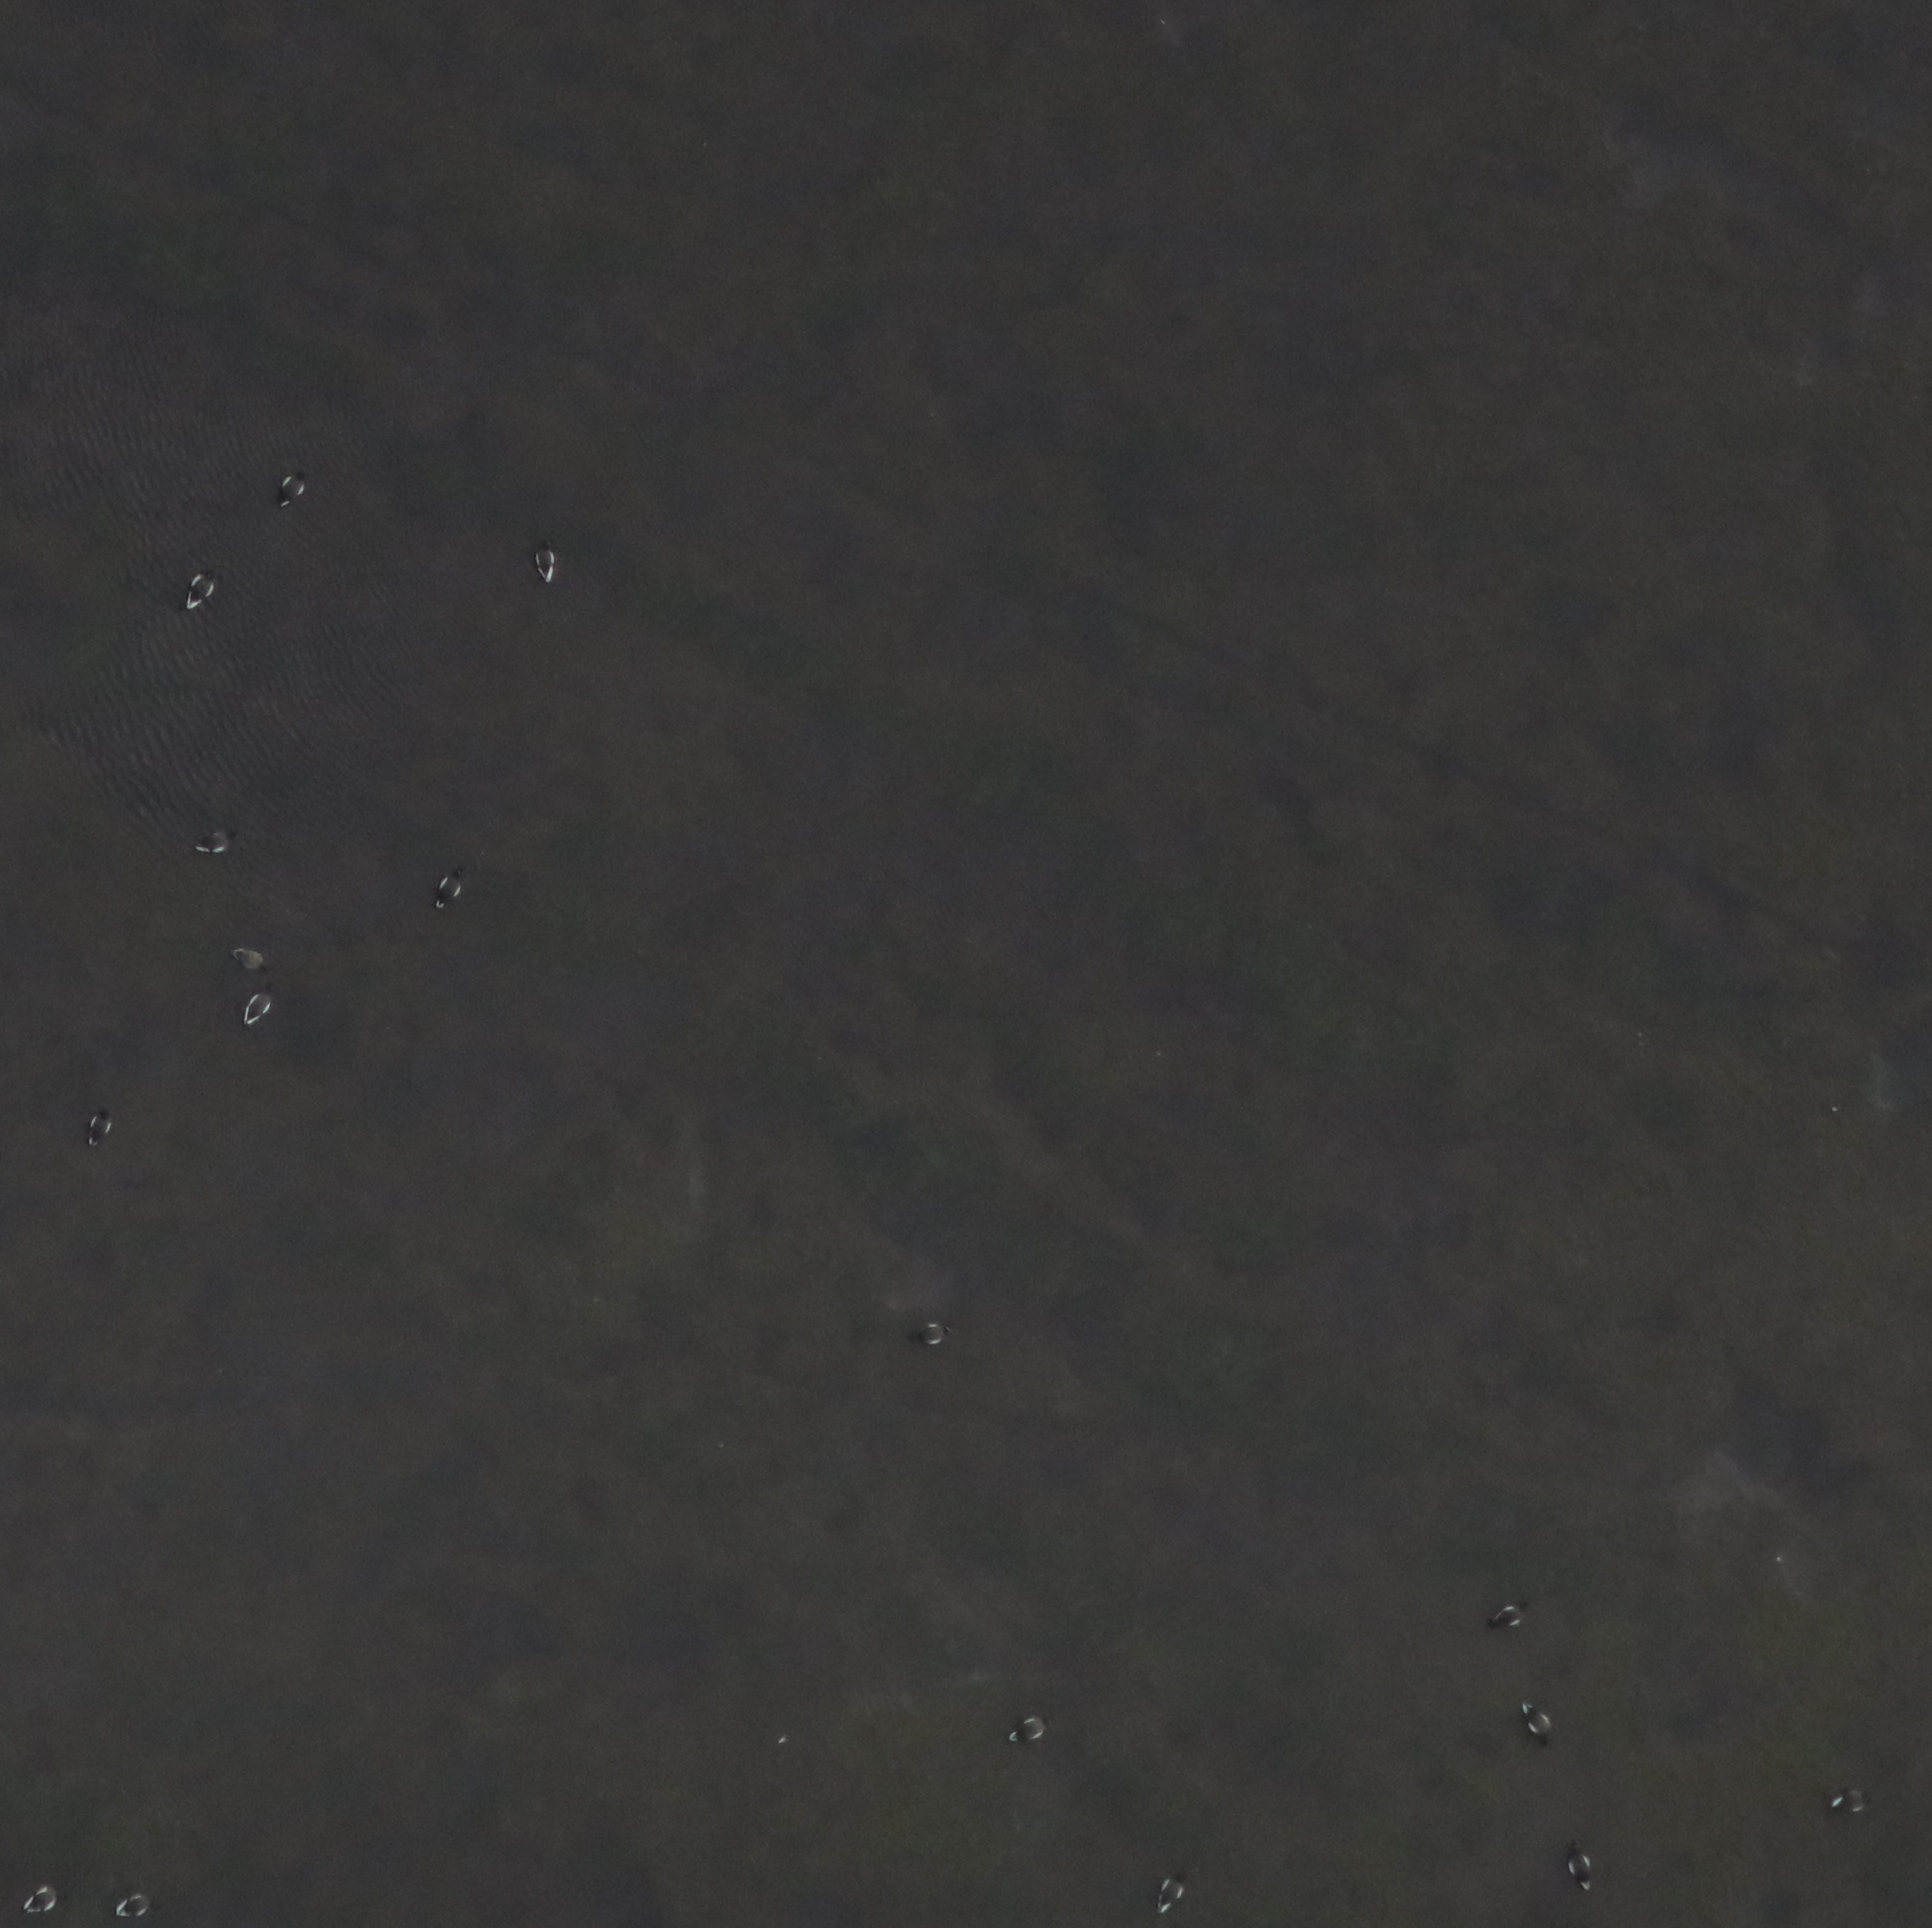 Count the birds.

17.